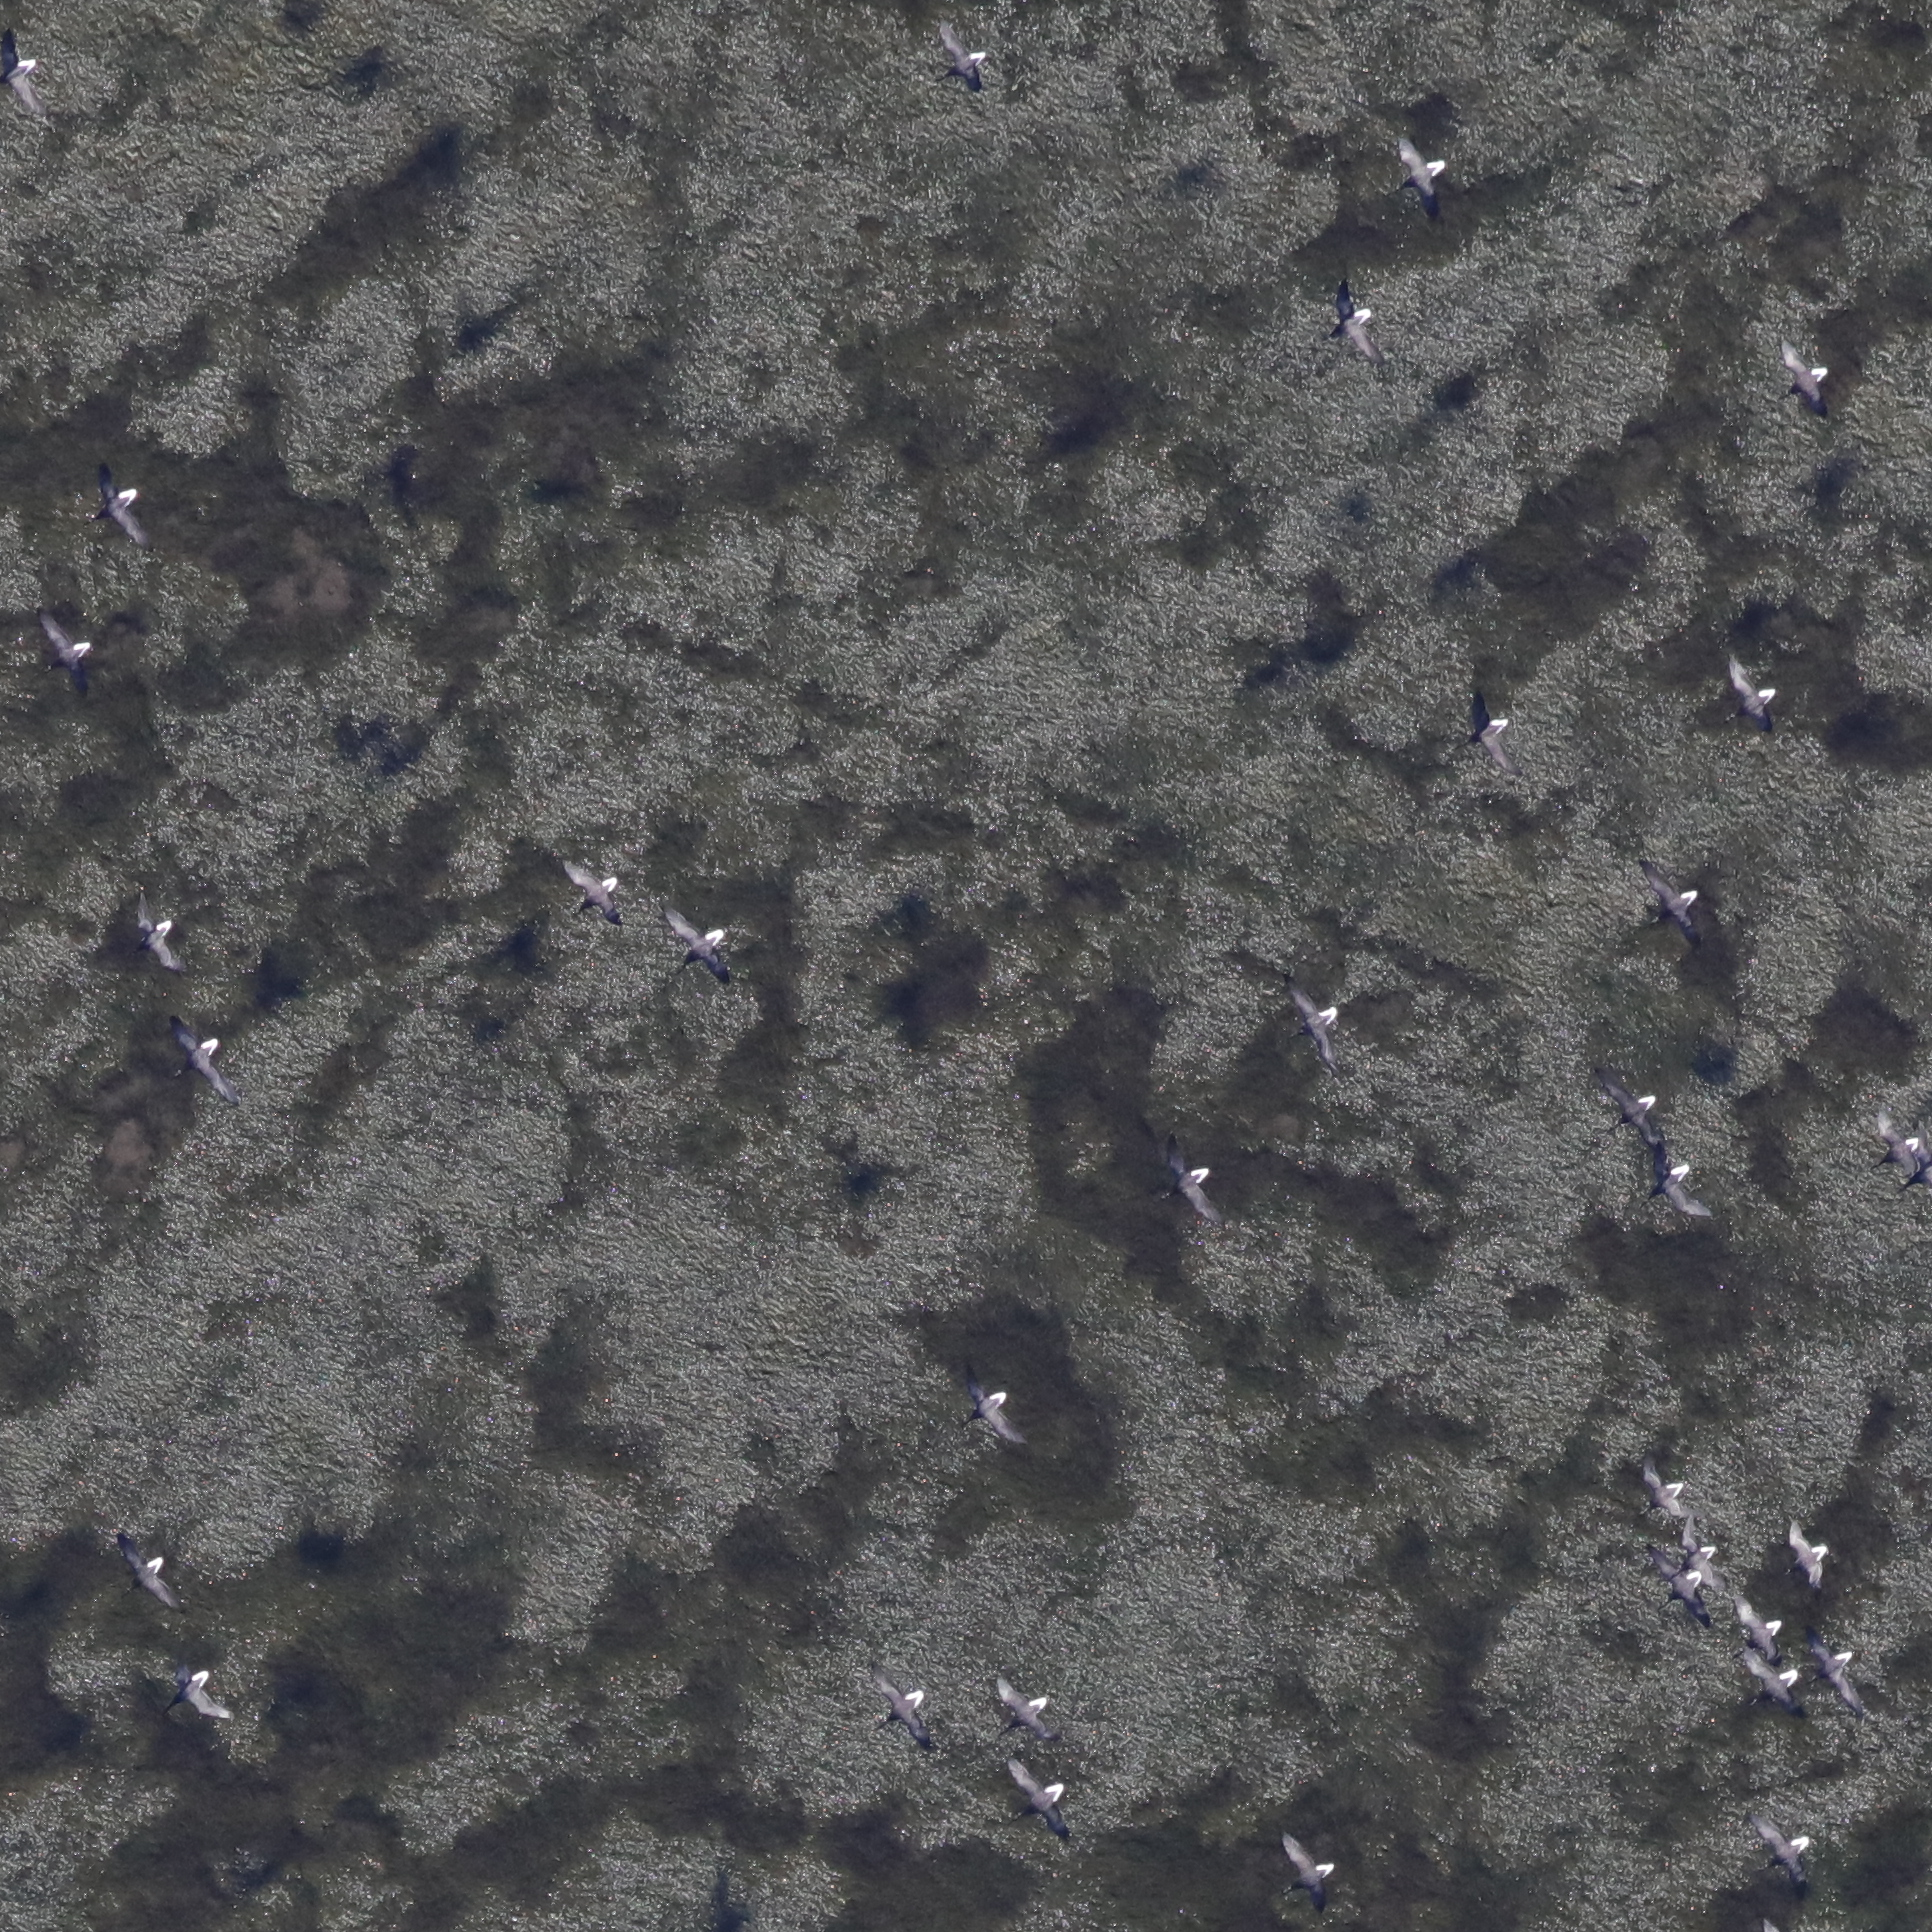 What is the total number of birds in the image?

34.